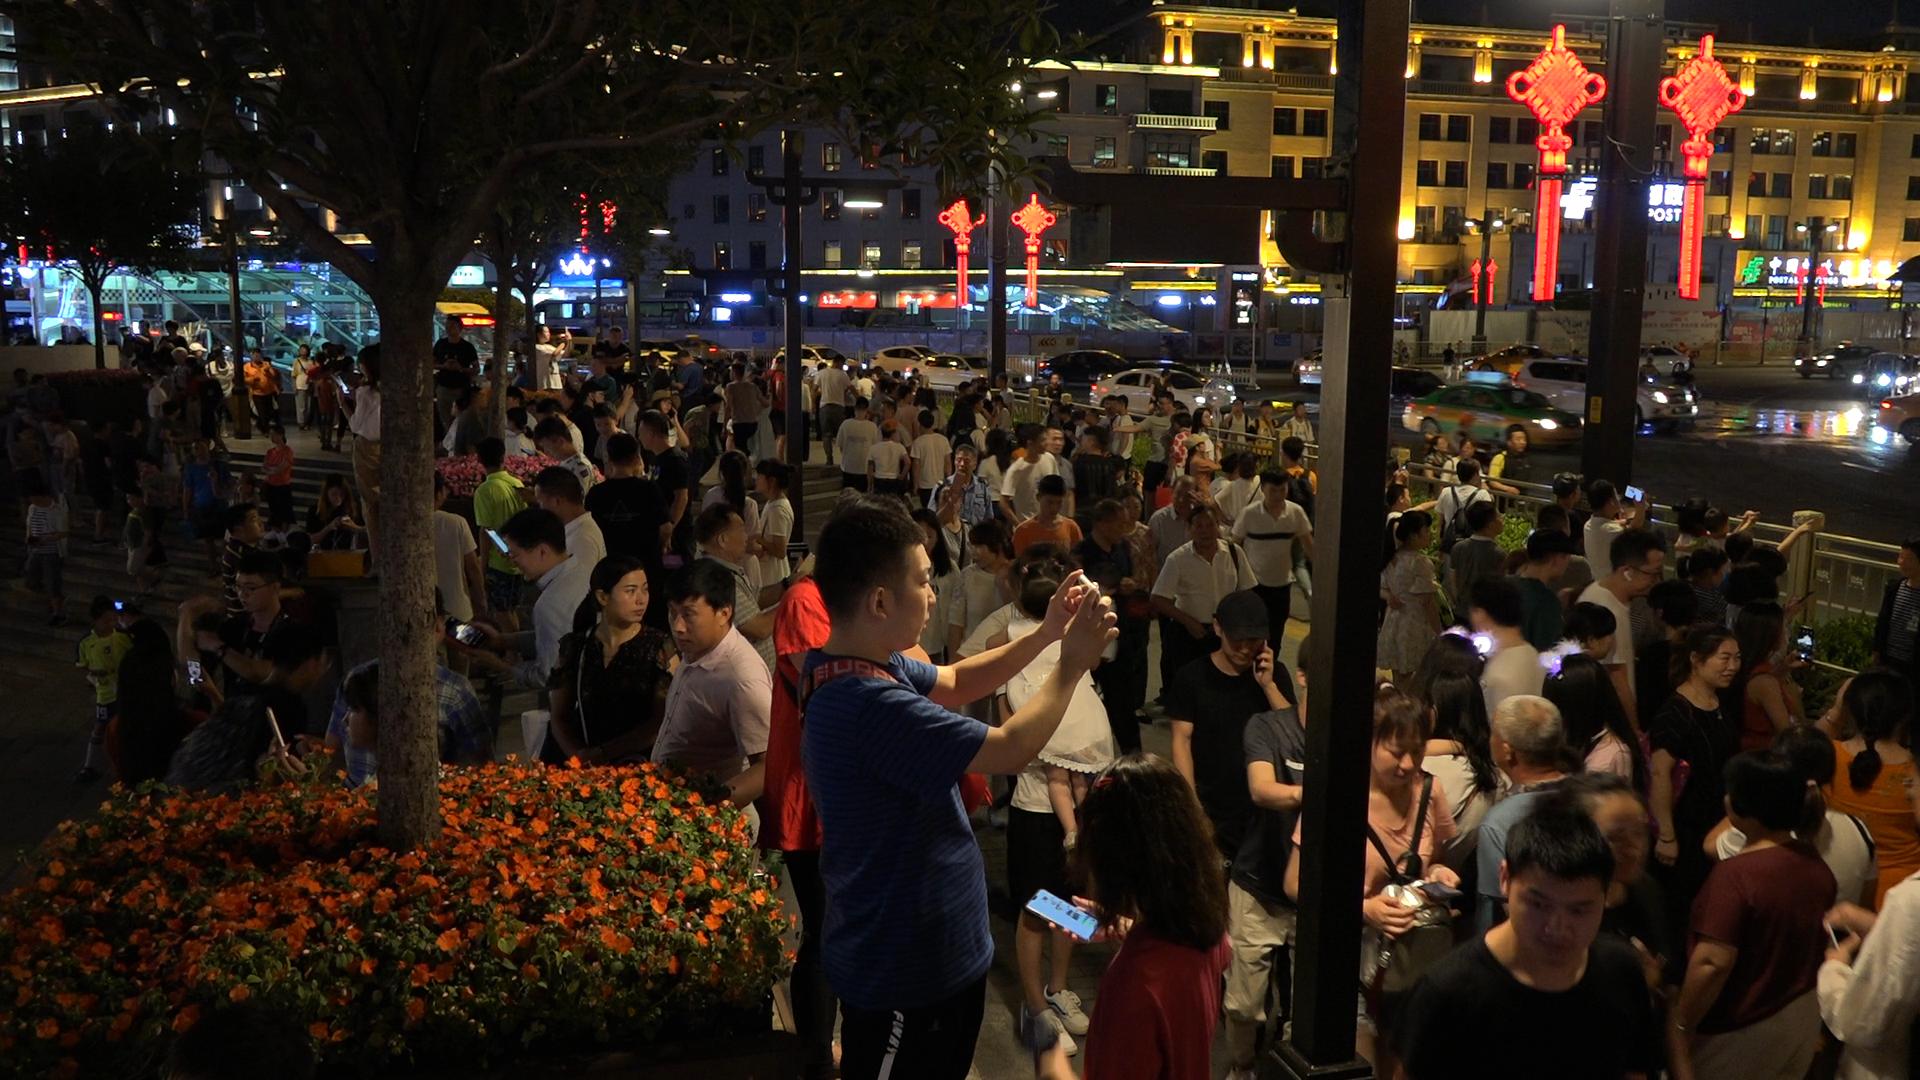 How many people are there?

166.